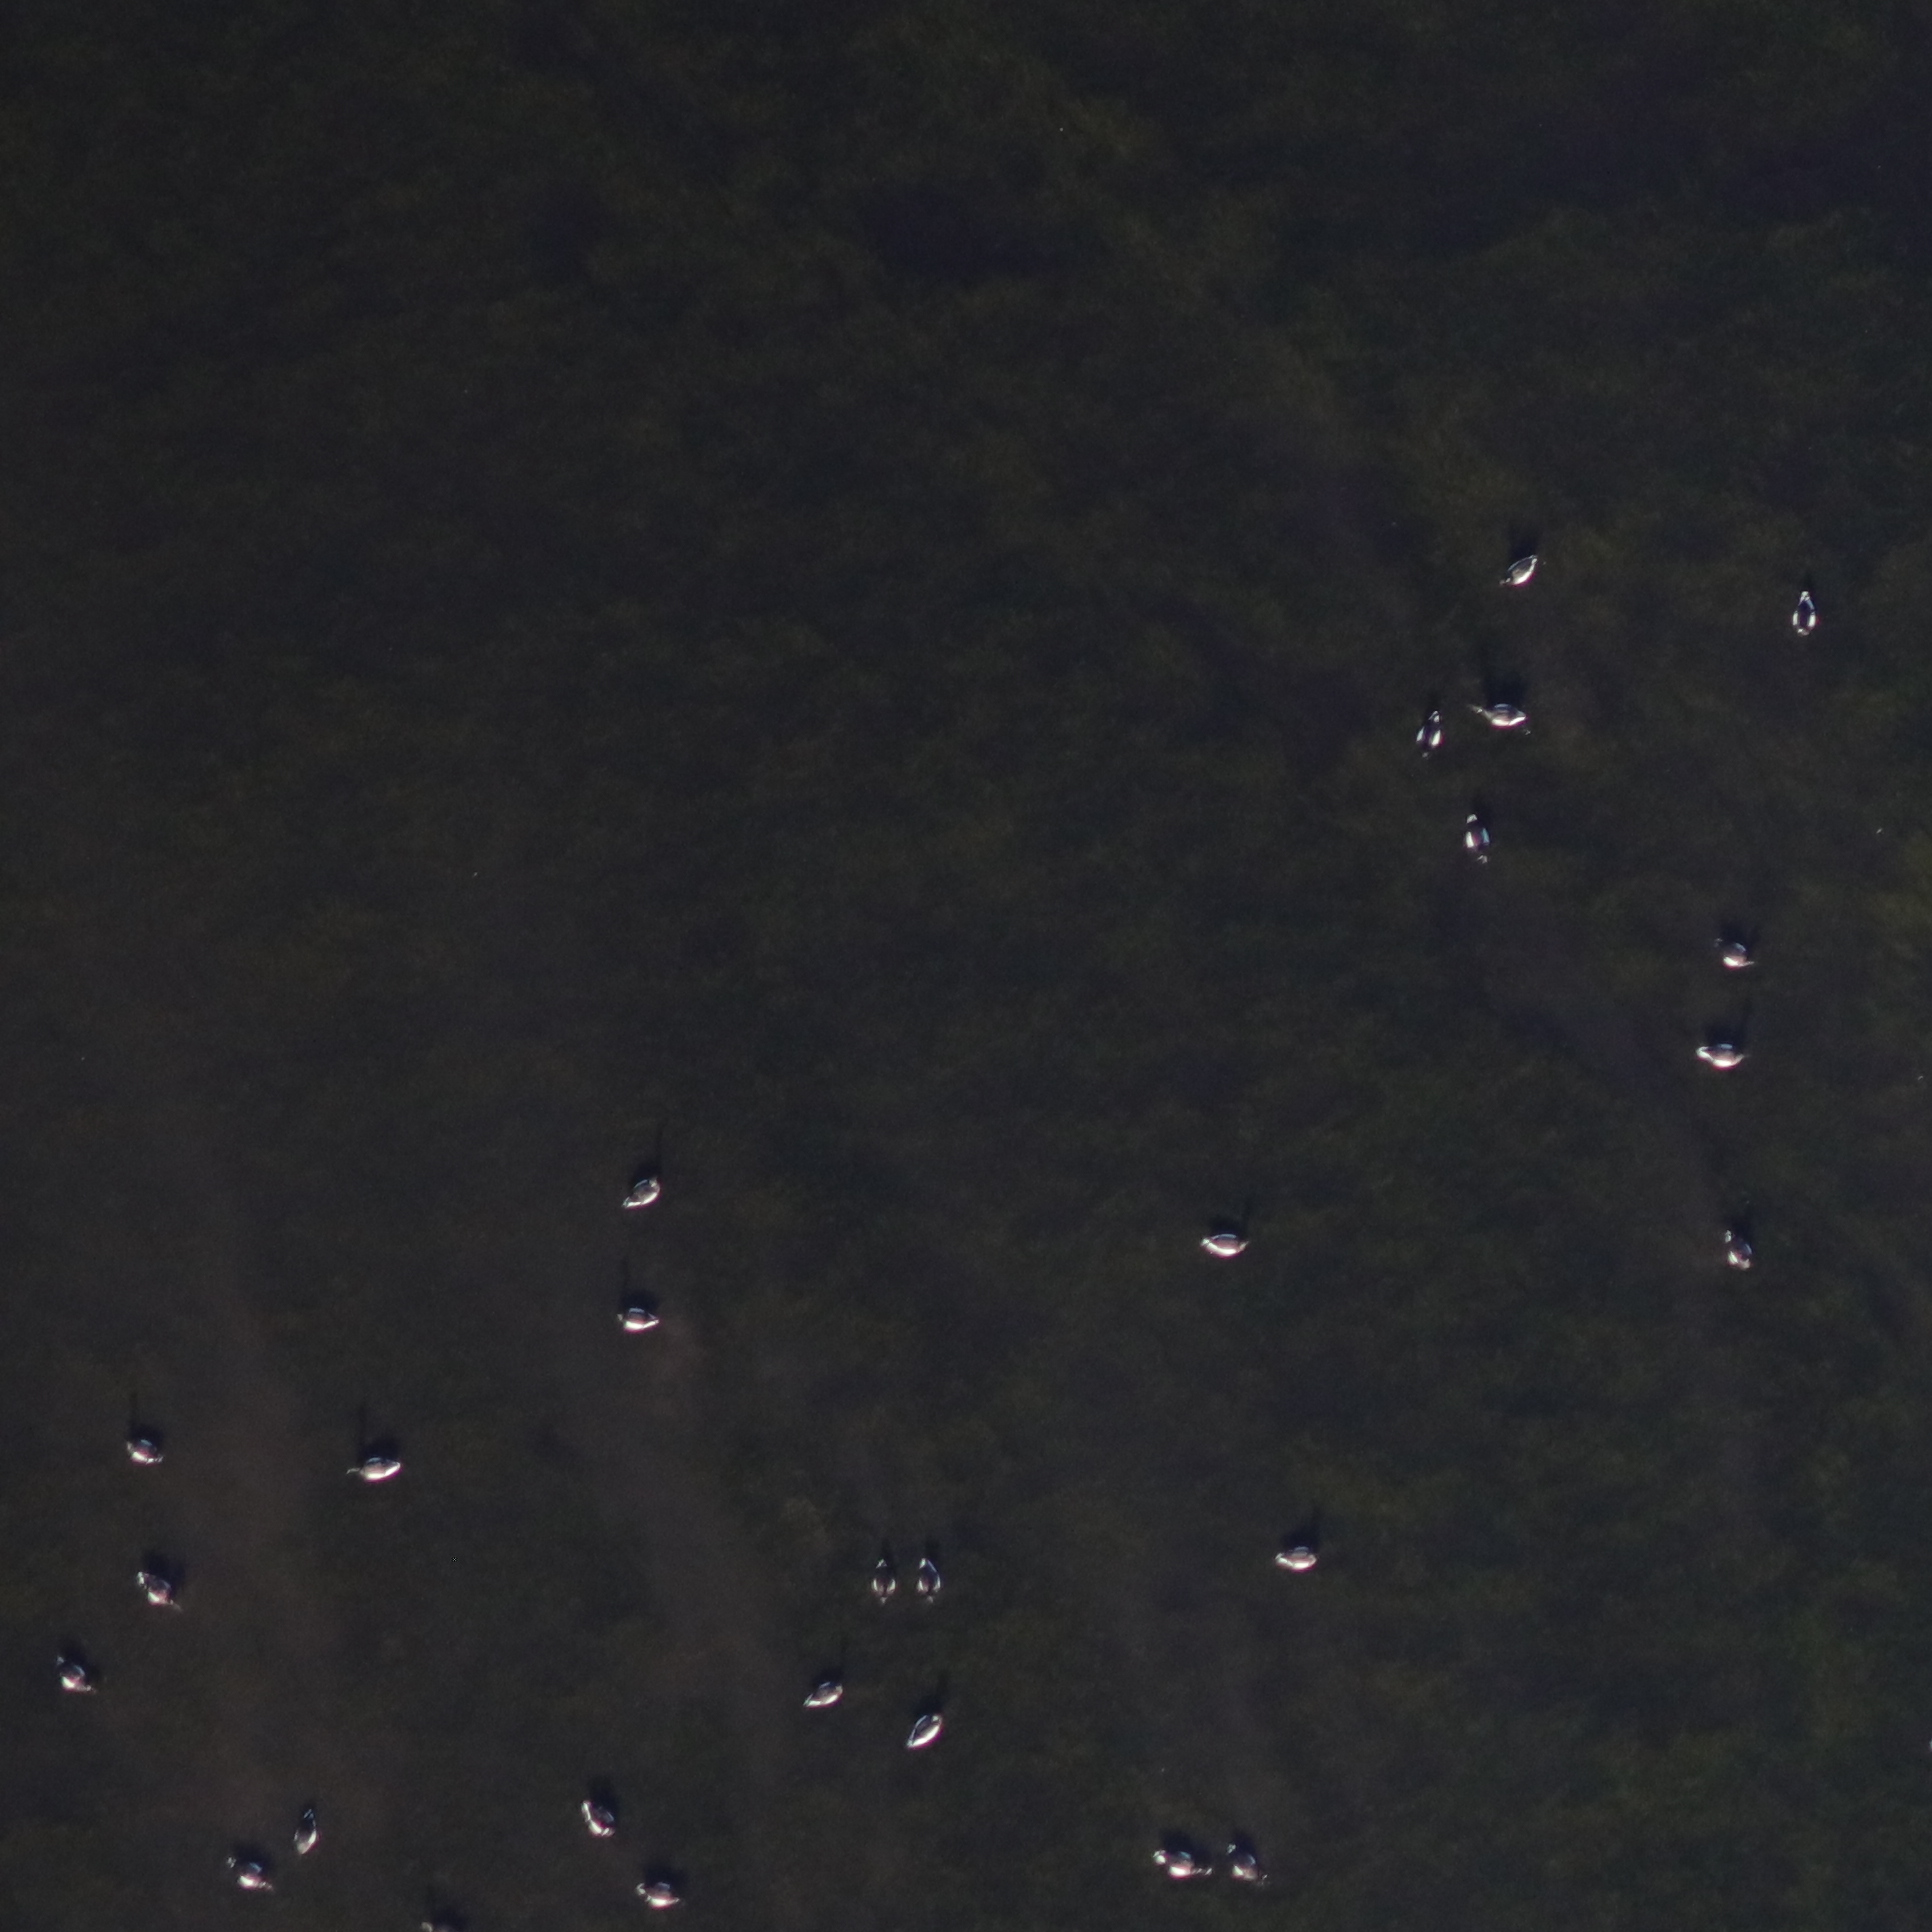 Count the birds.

26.